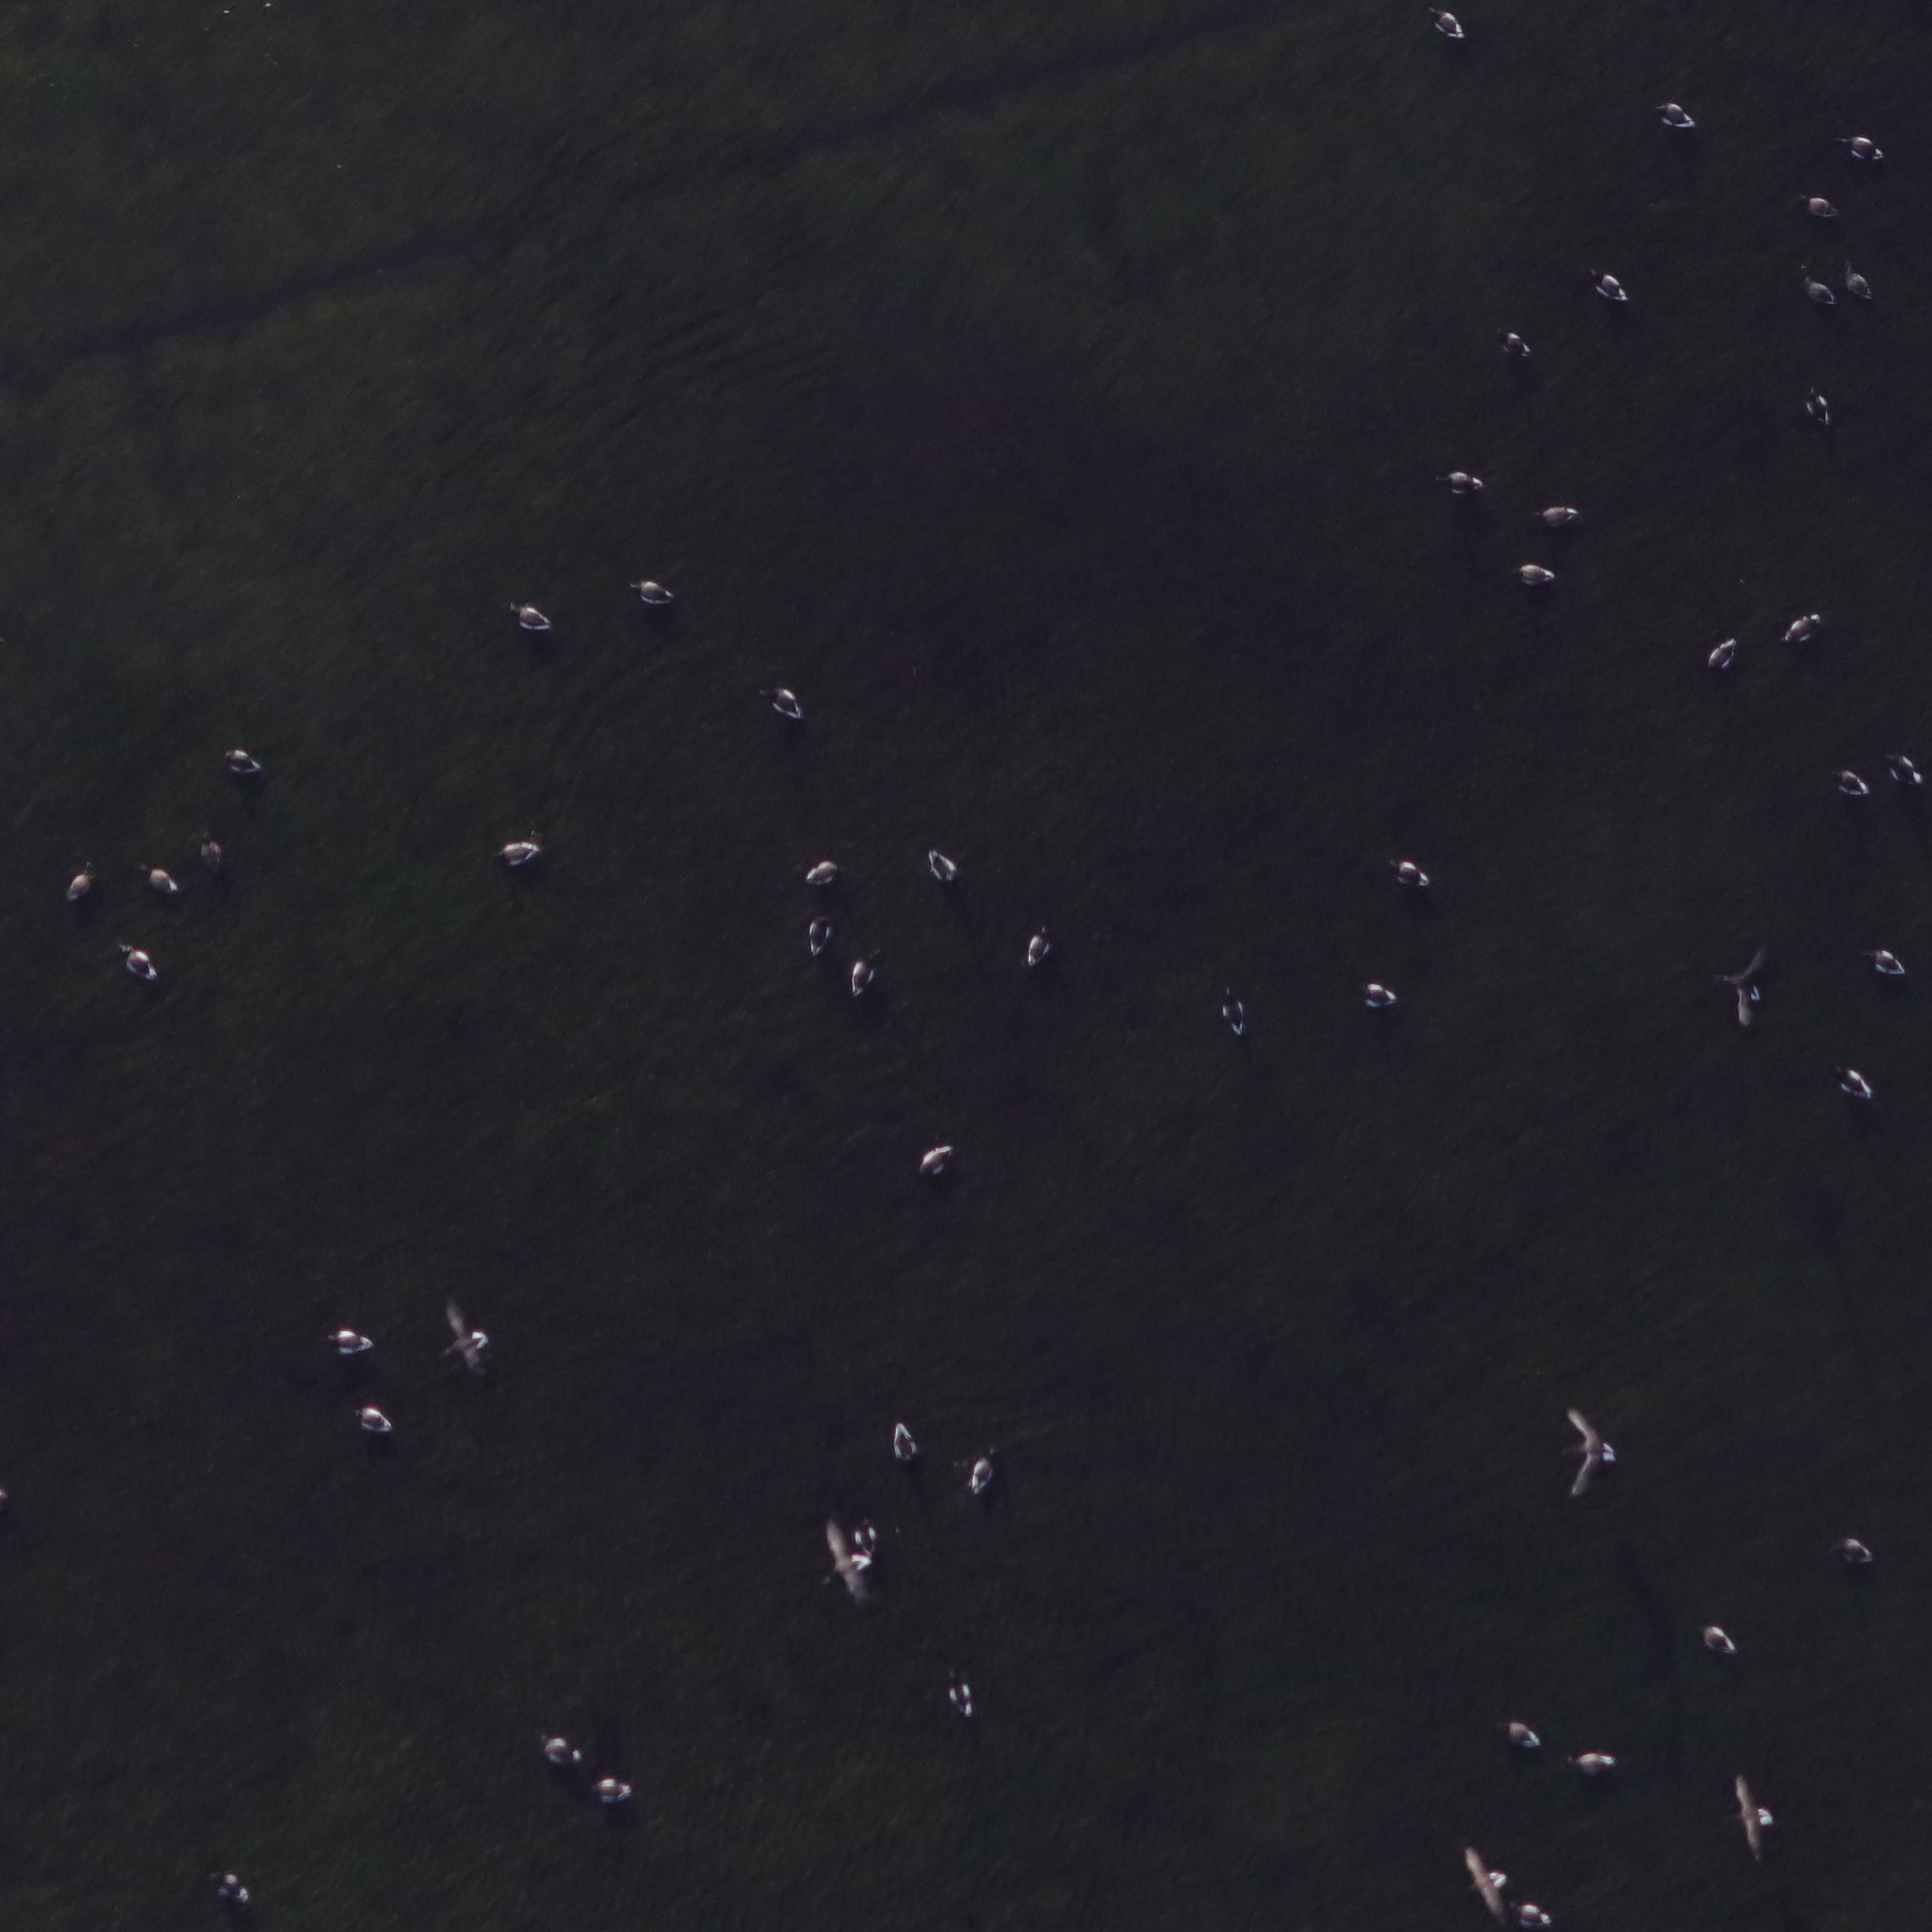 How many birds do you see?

55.